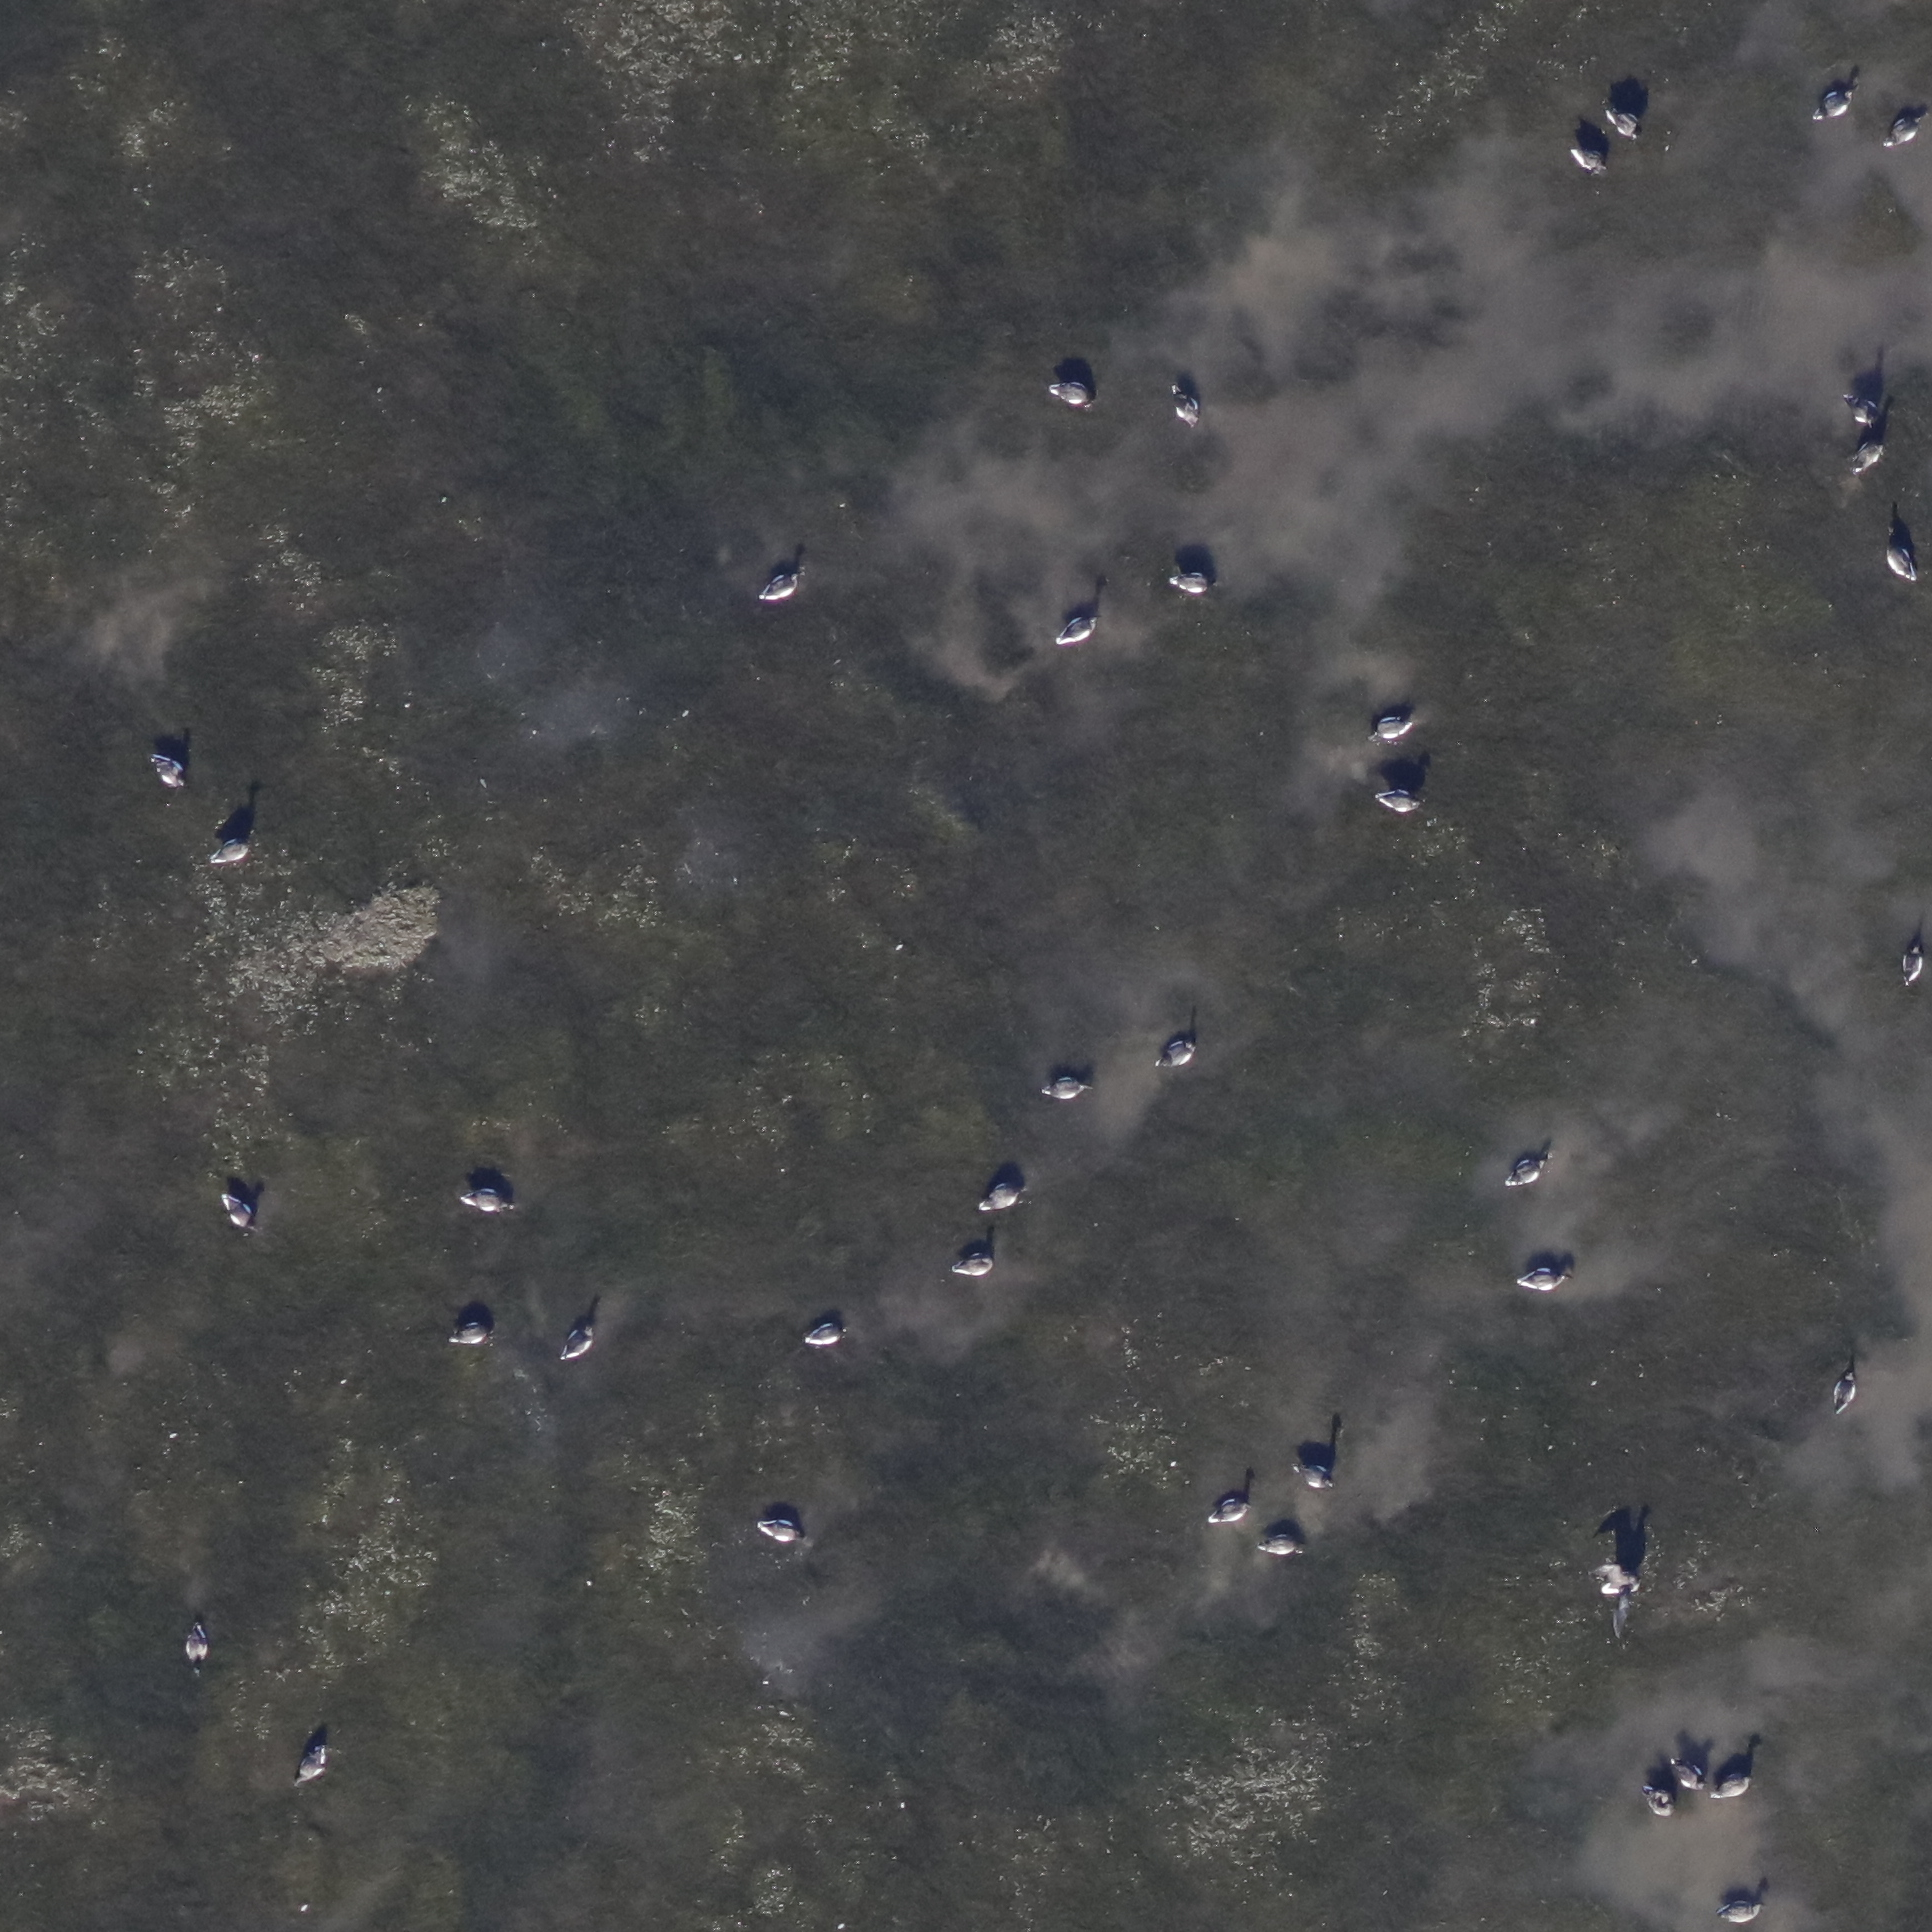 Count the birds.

40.